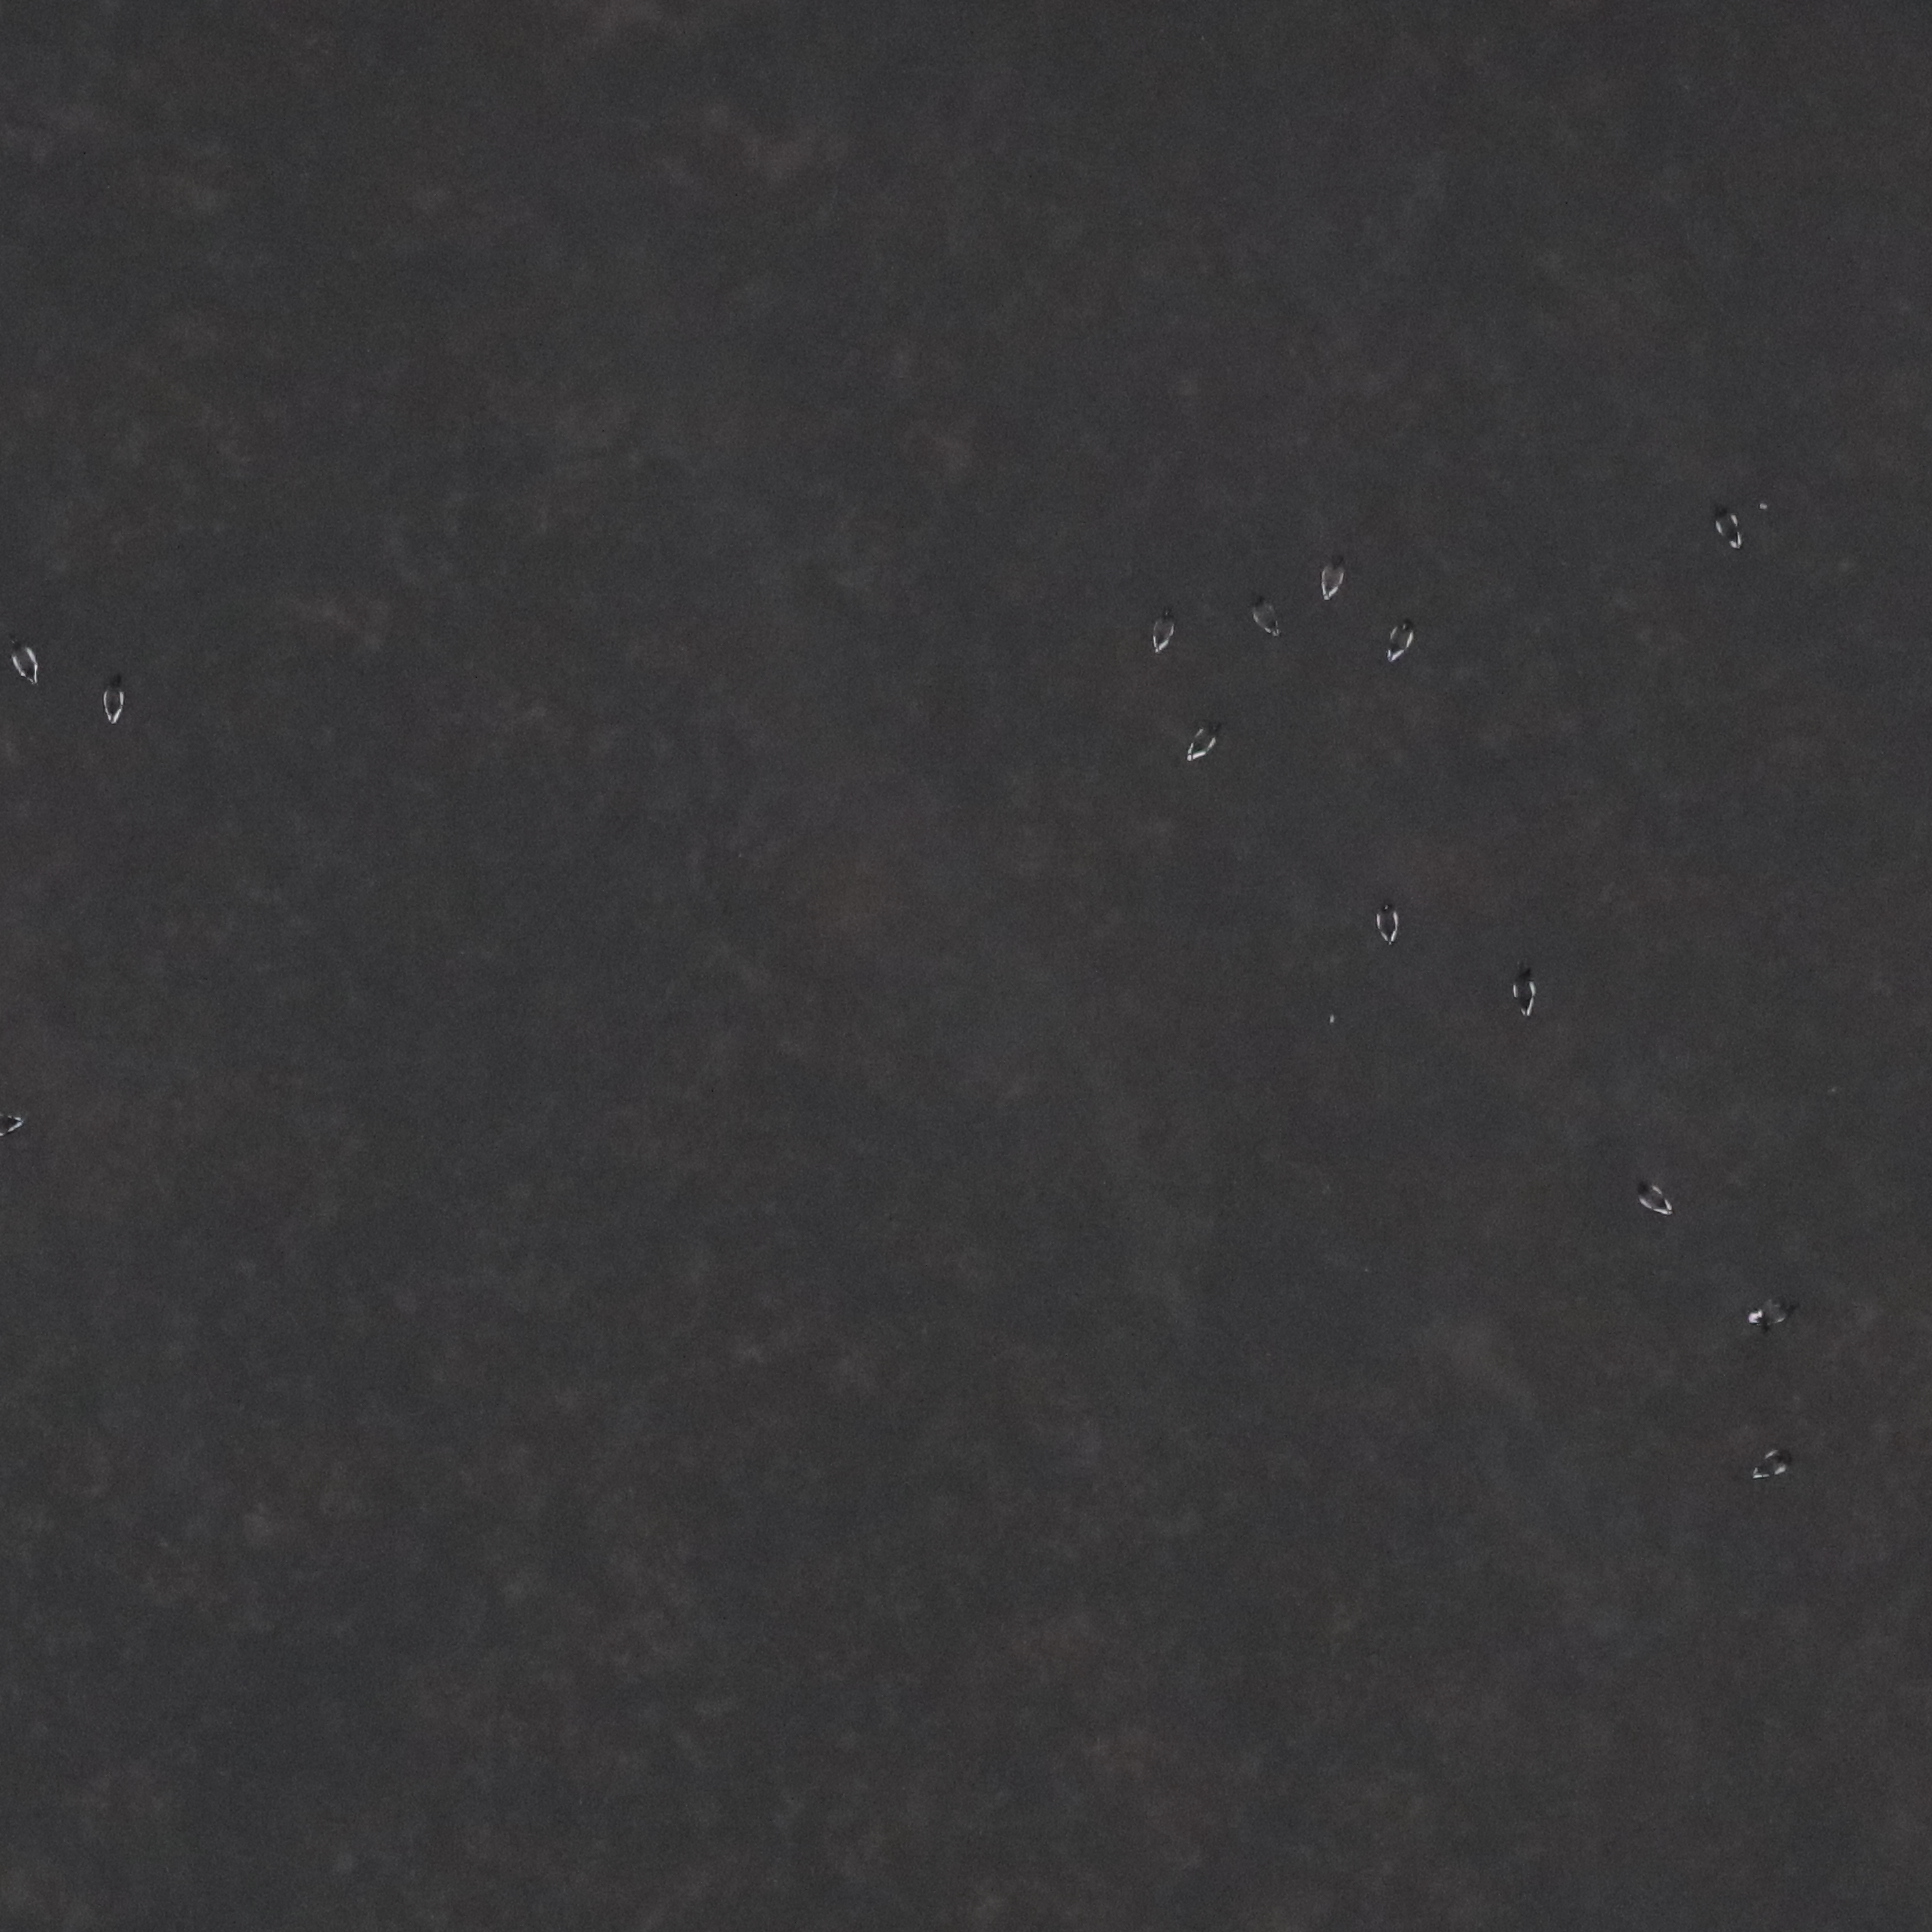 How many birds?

13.